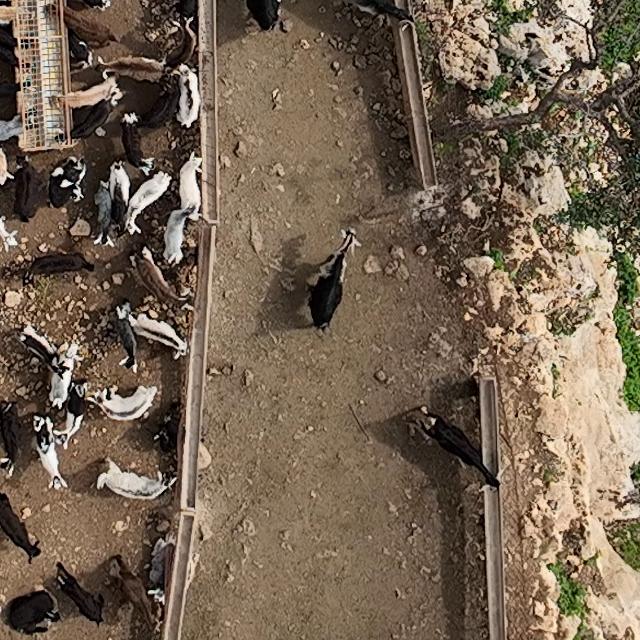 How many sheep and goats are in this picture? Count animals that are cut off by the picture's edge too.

47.